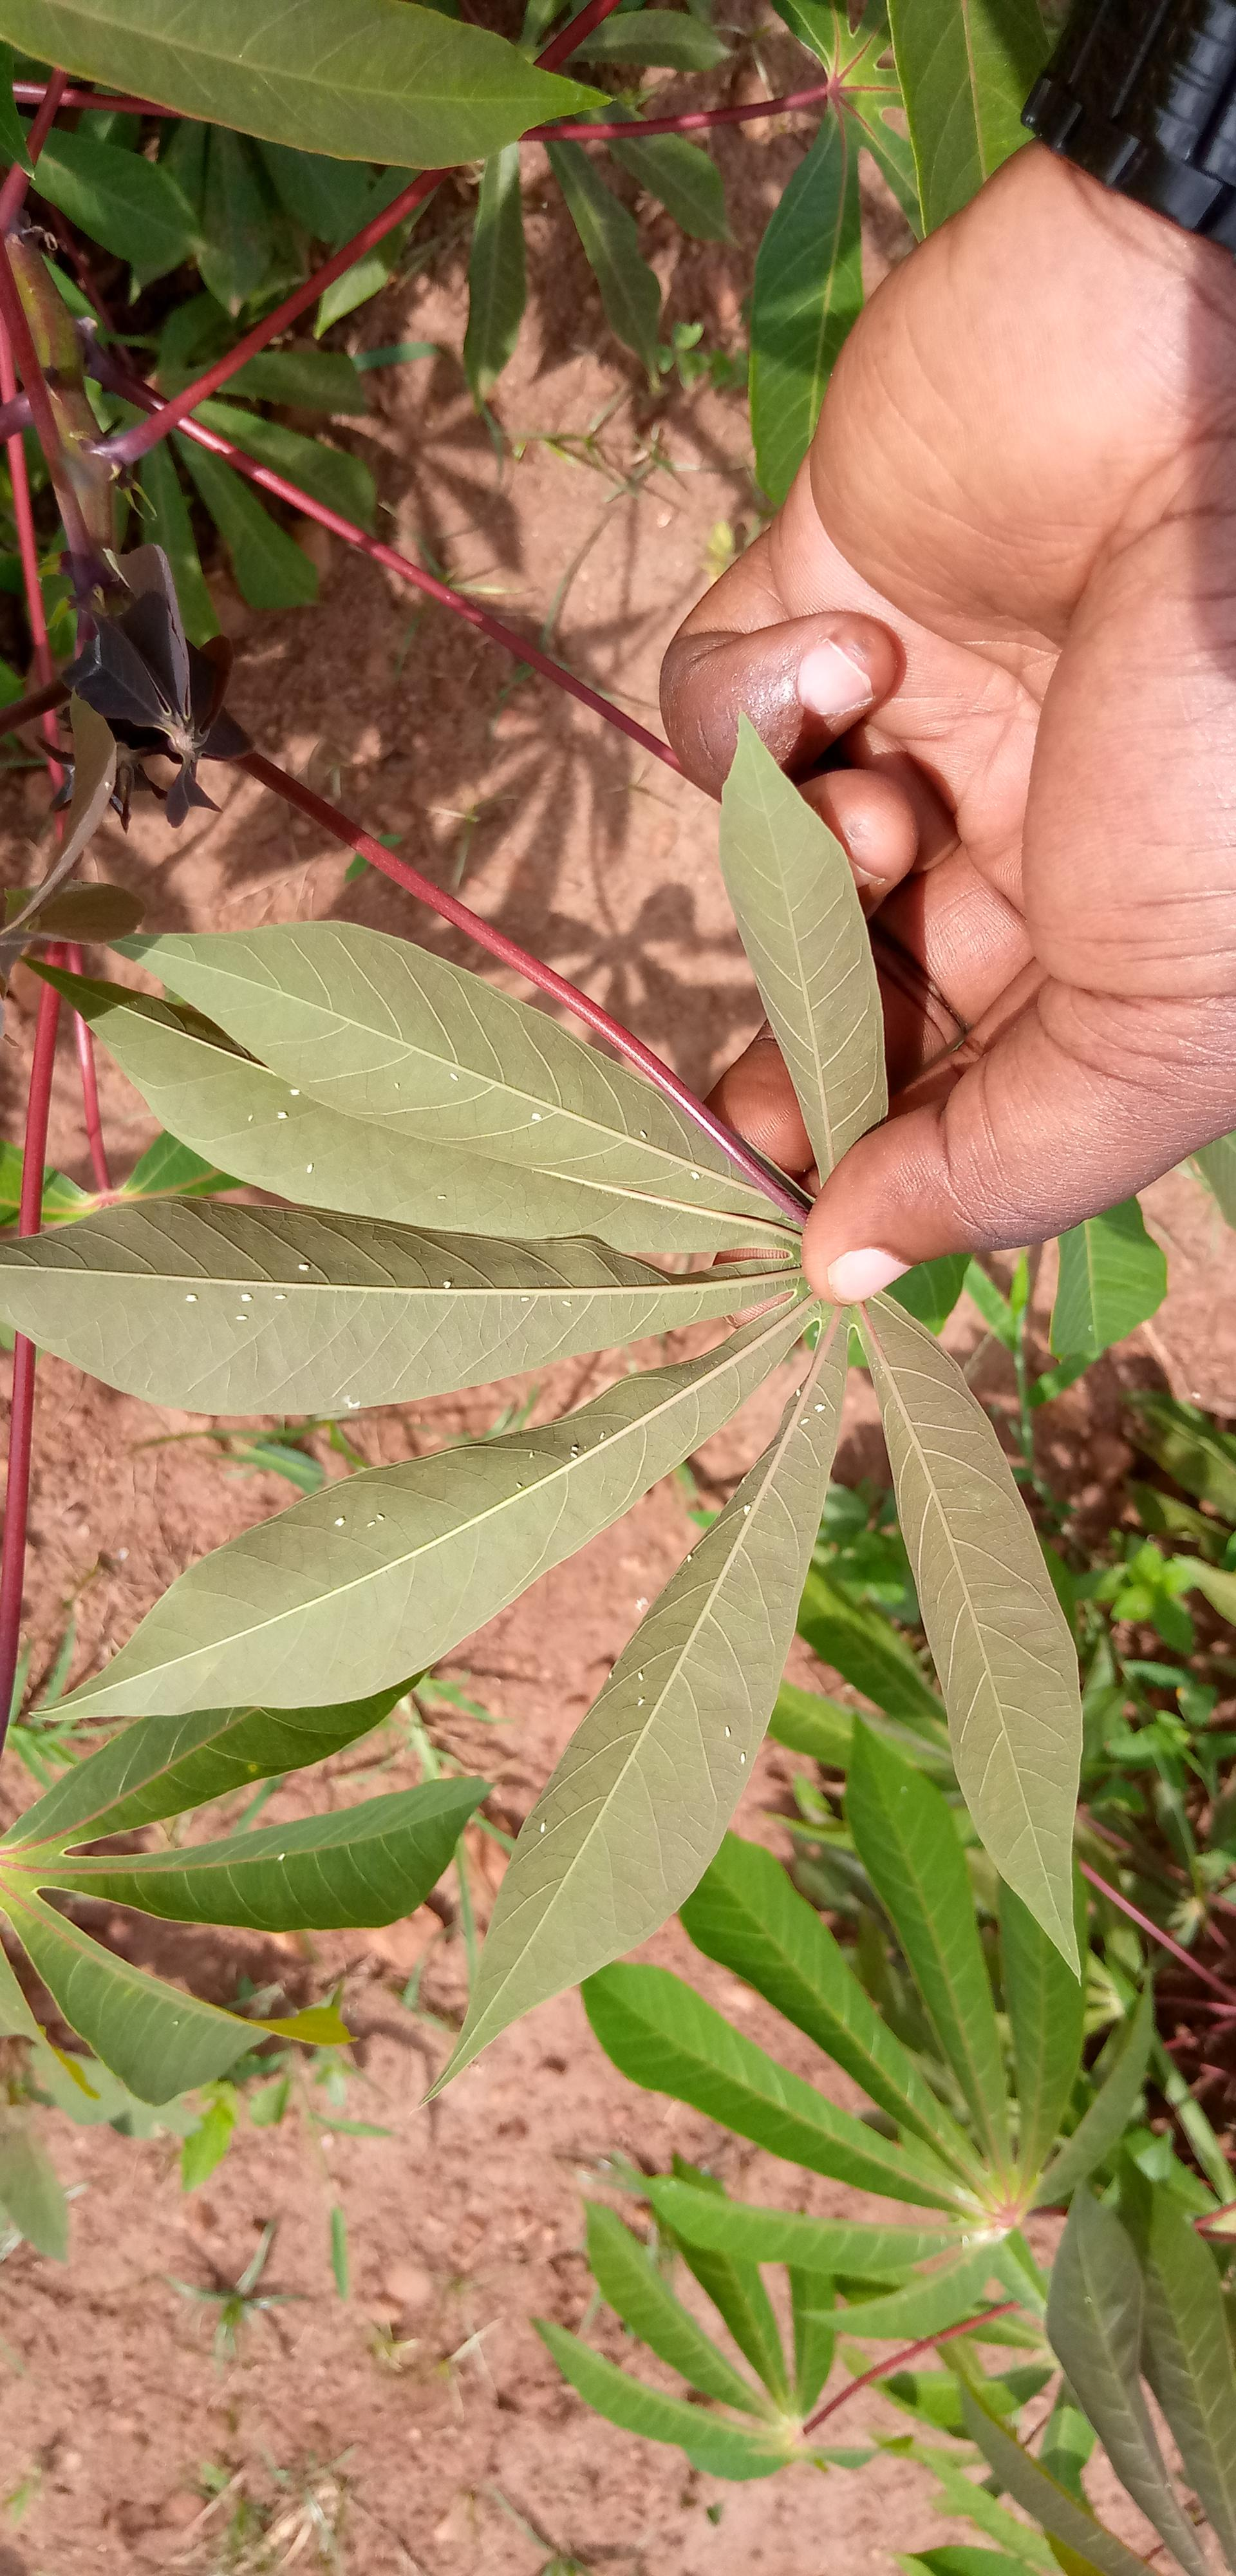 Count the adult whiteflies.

46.